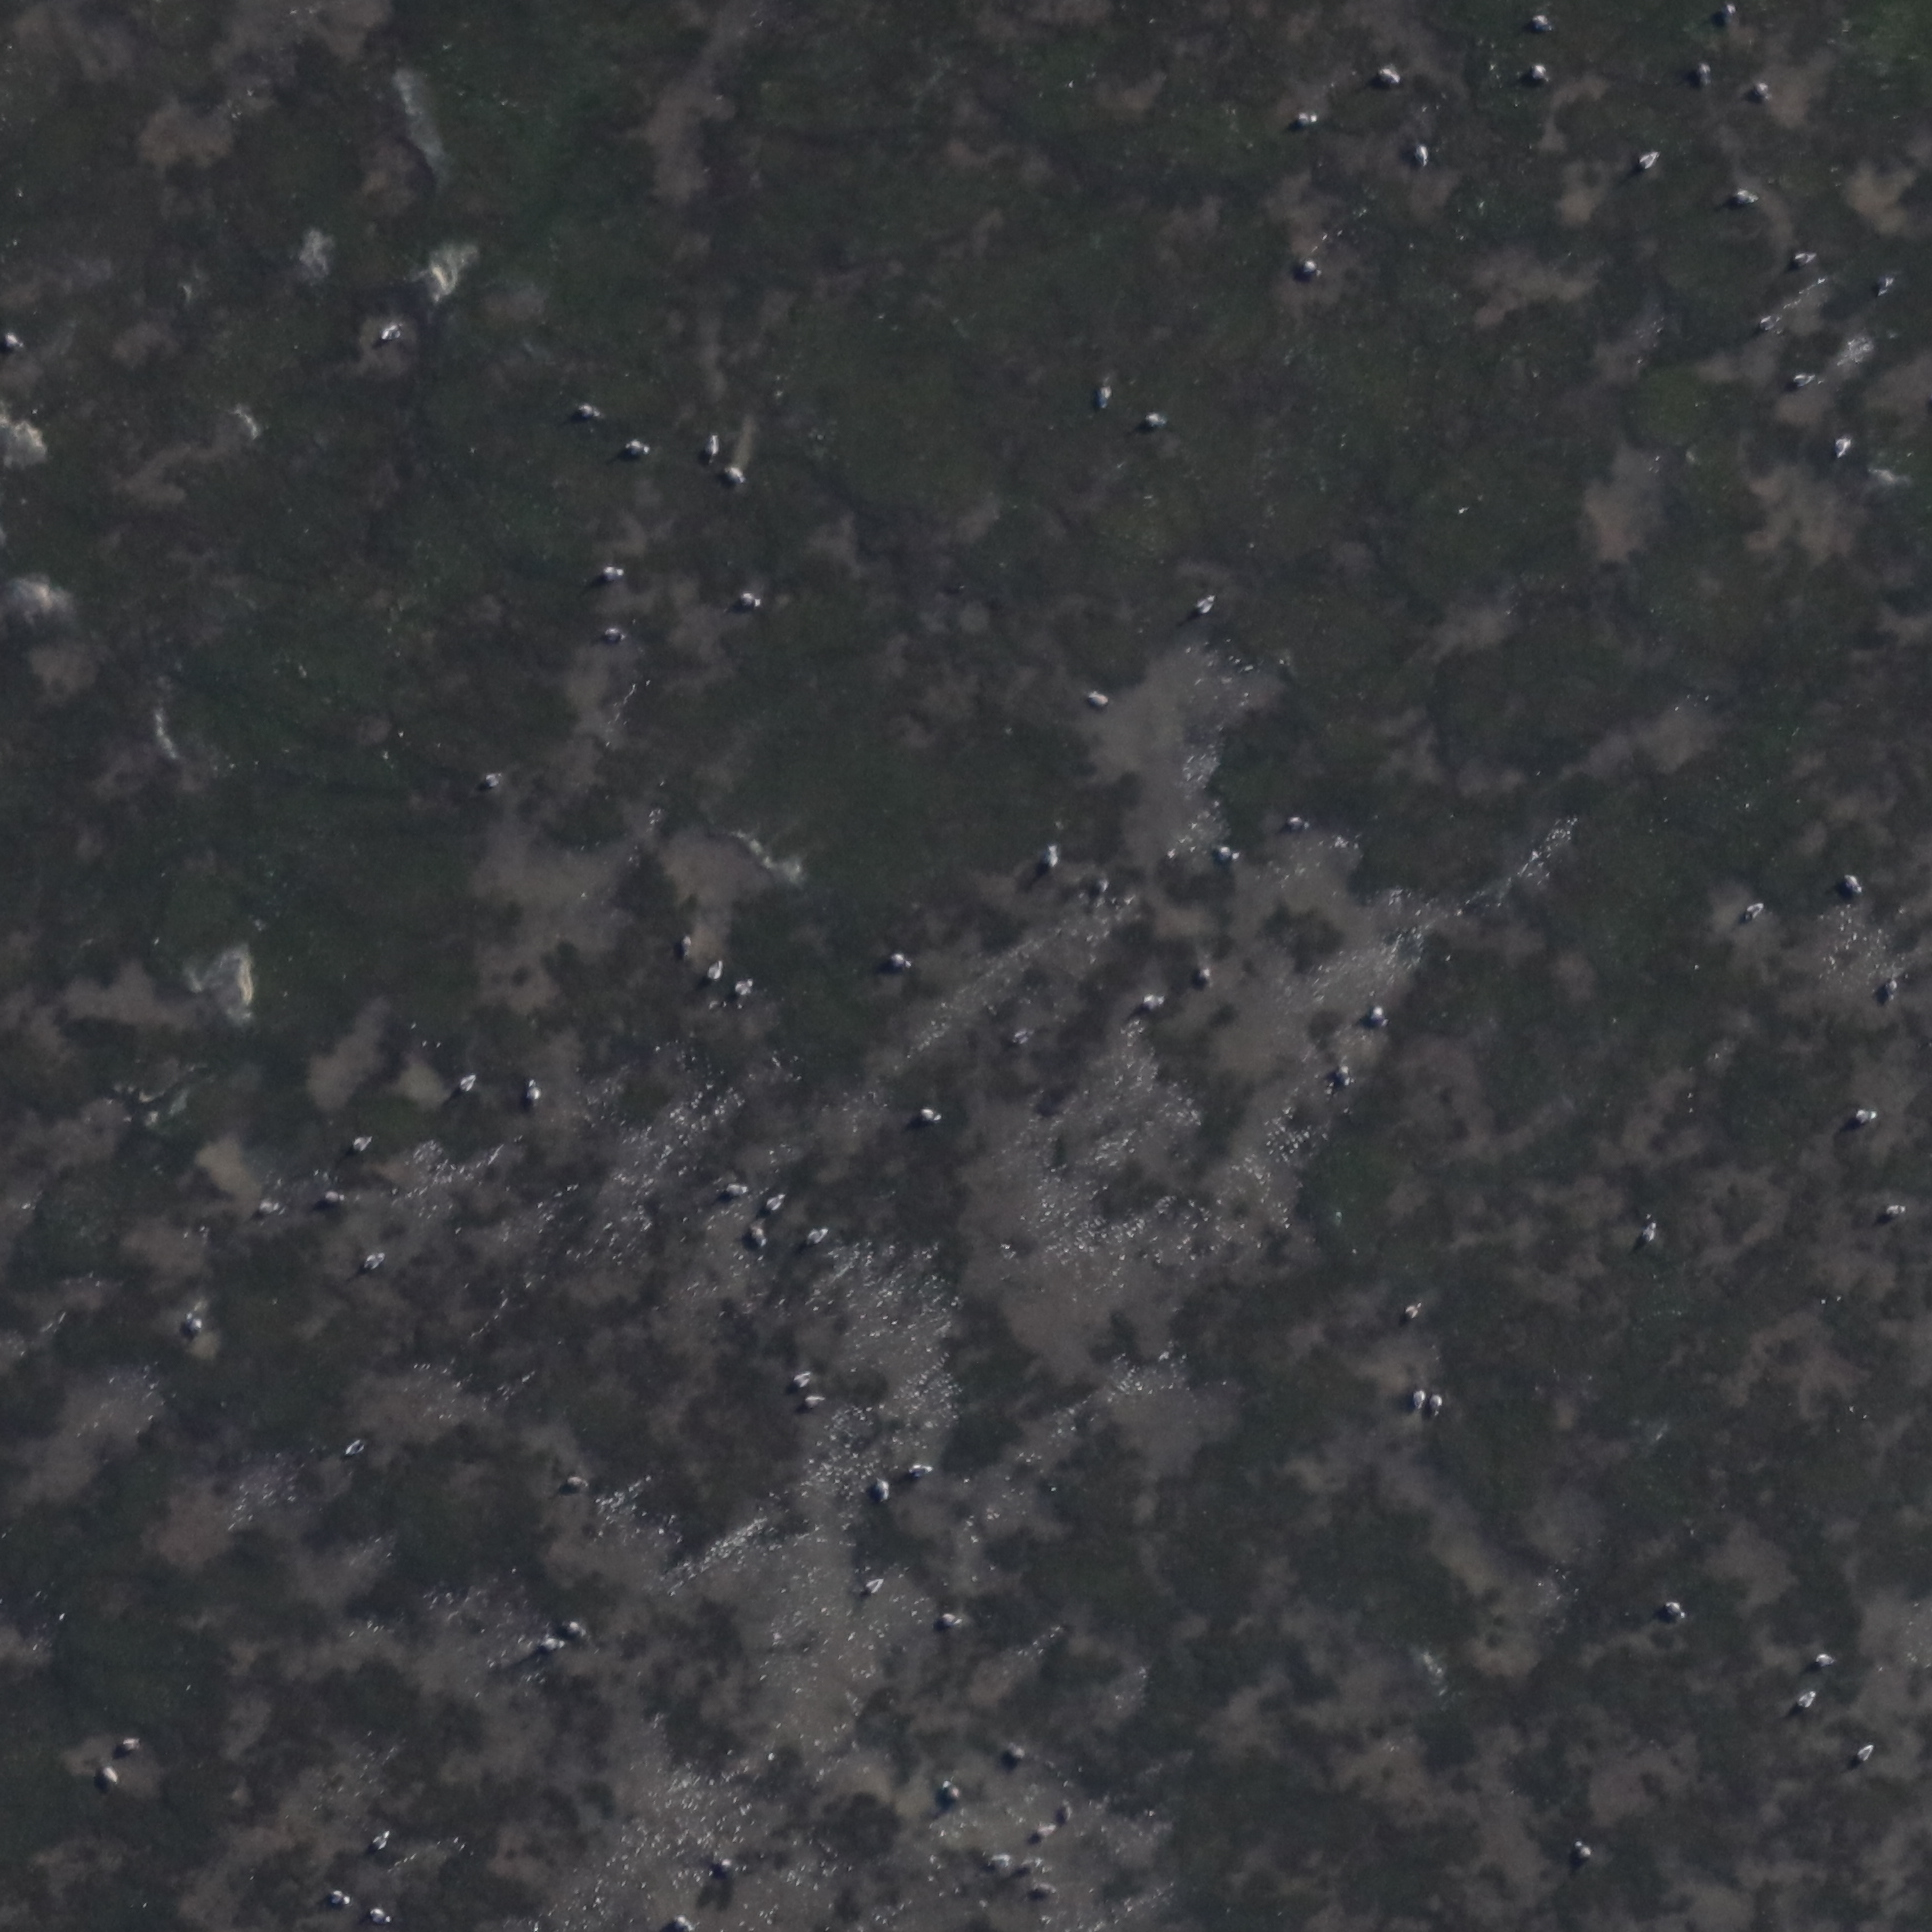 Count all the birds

93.